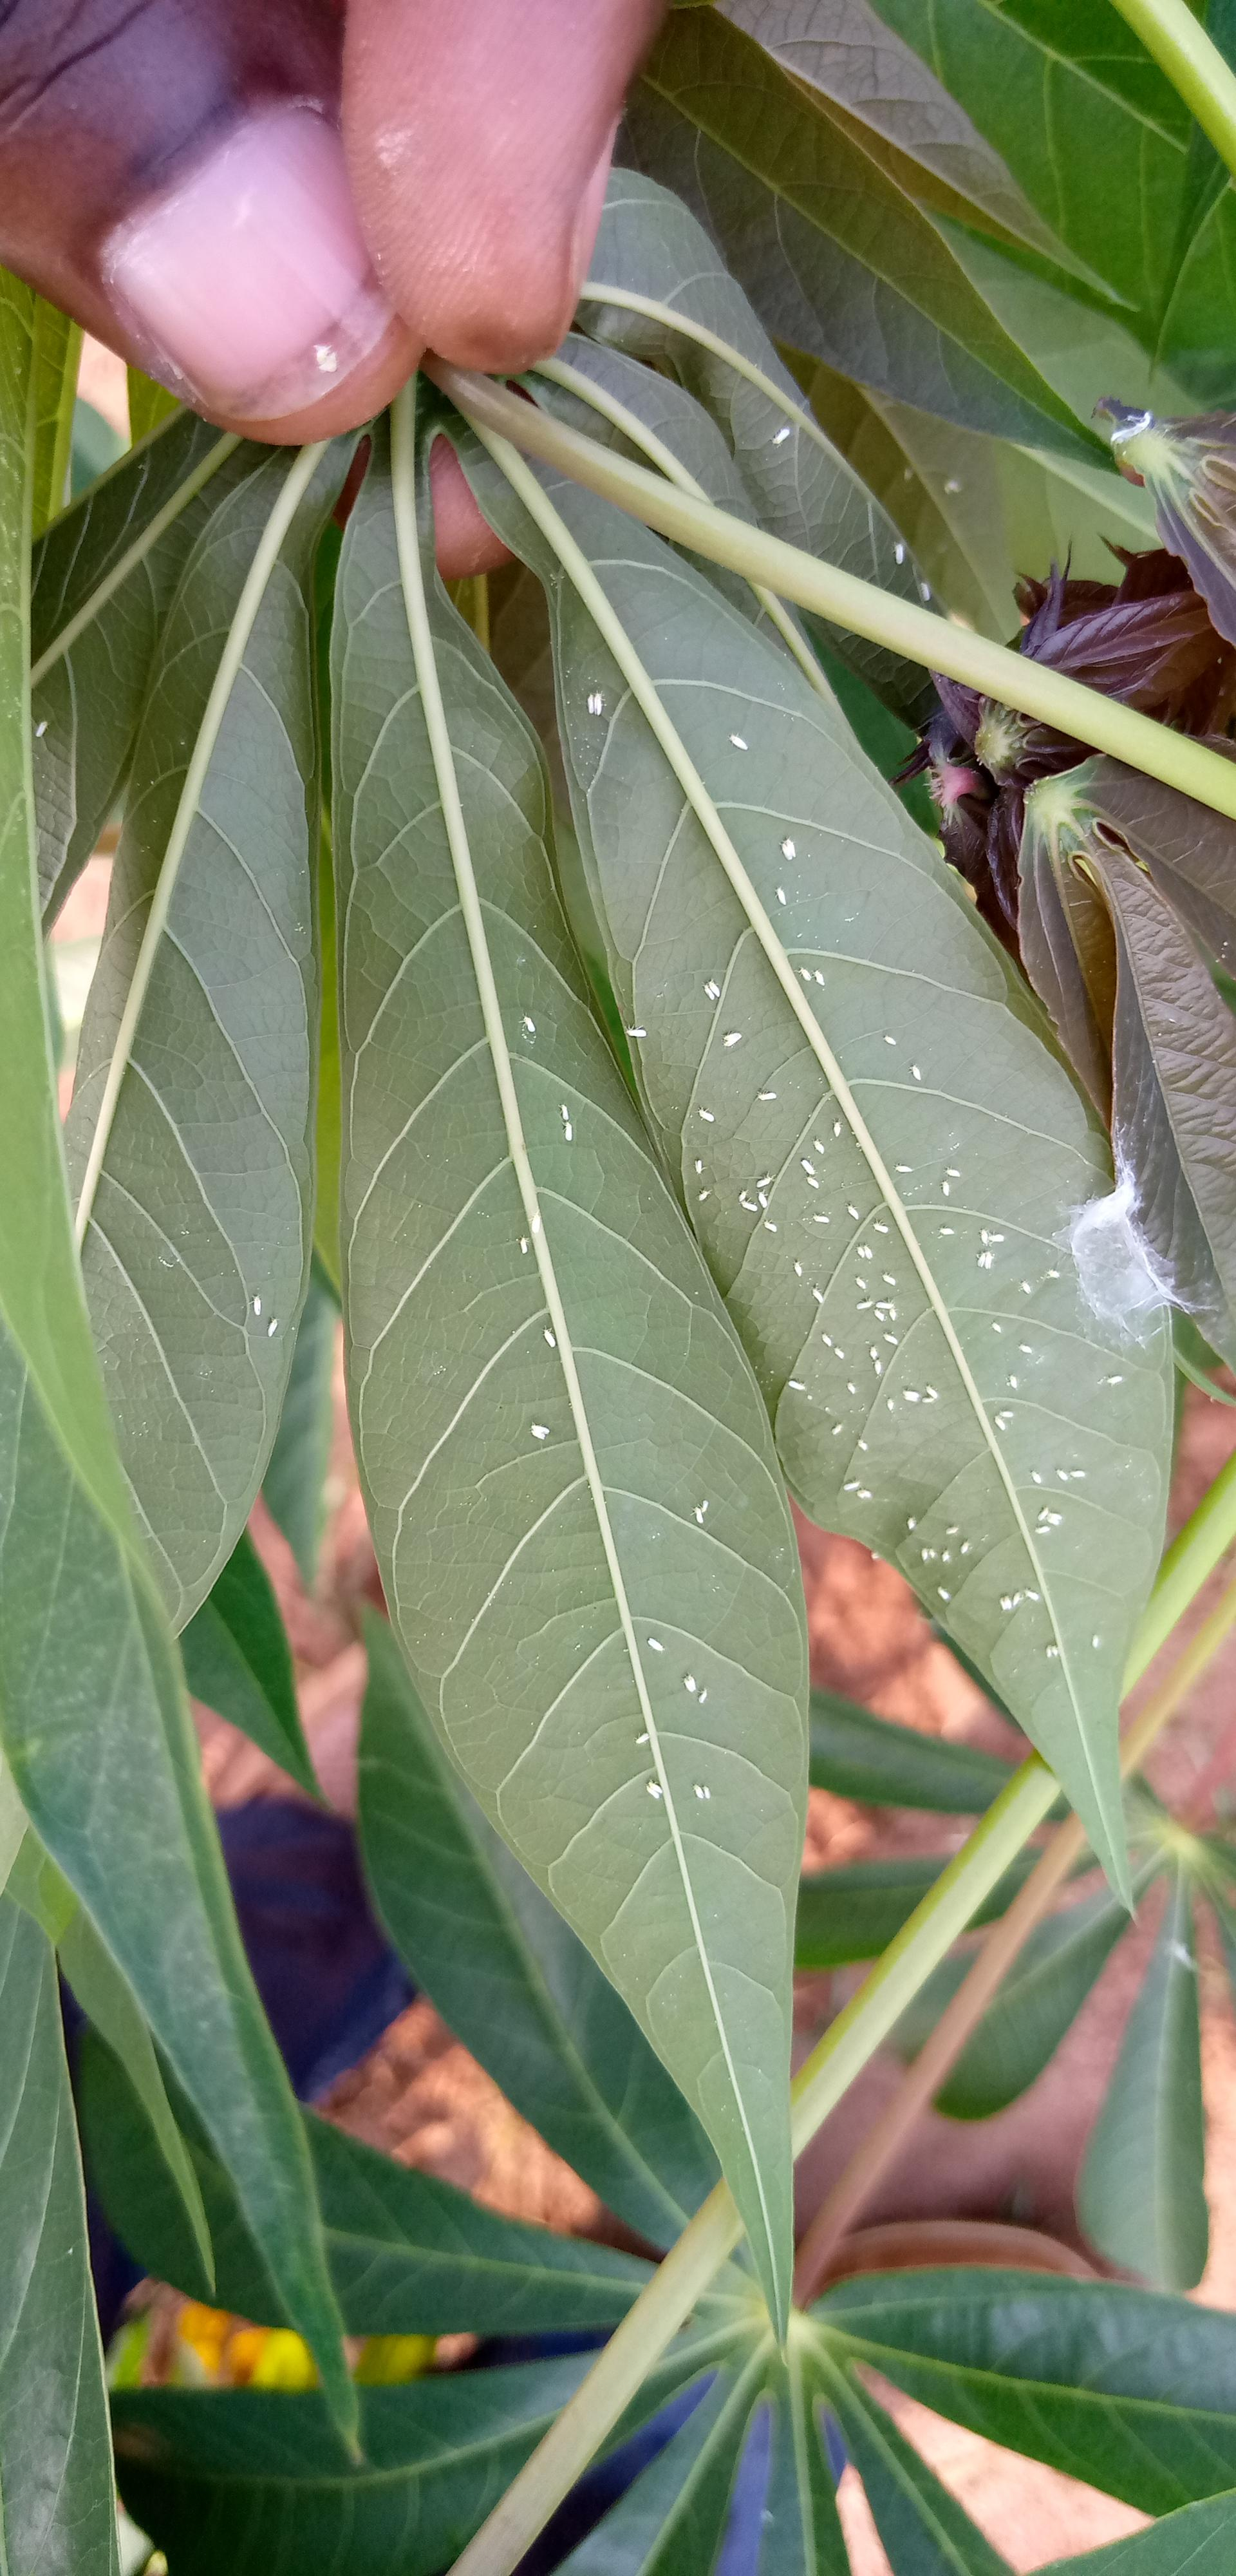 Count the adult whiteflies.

117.